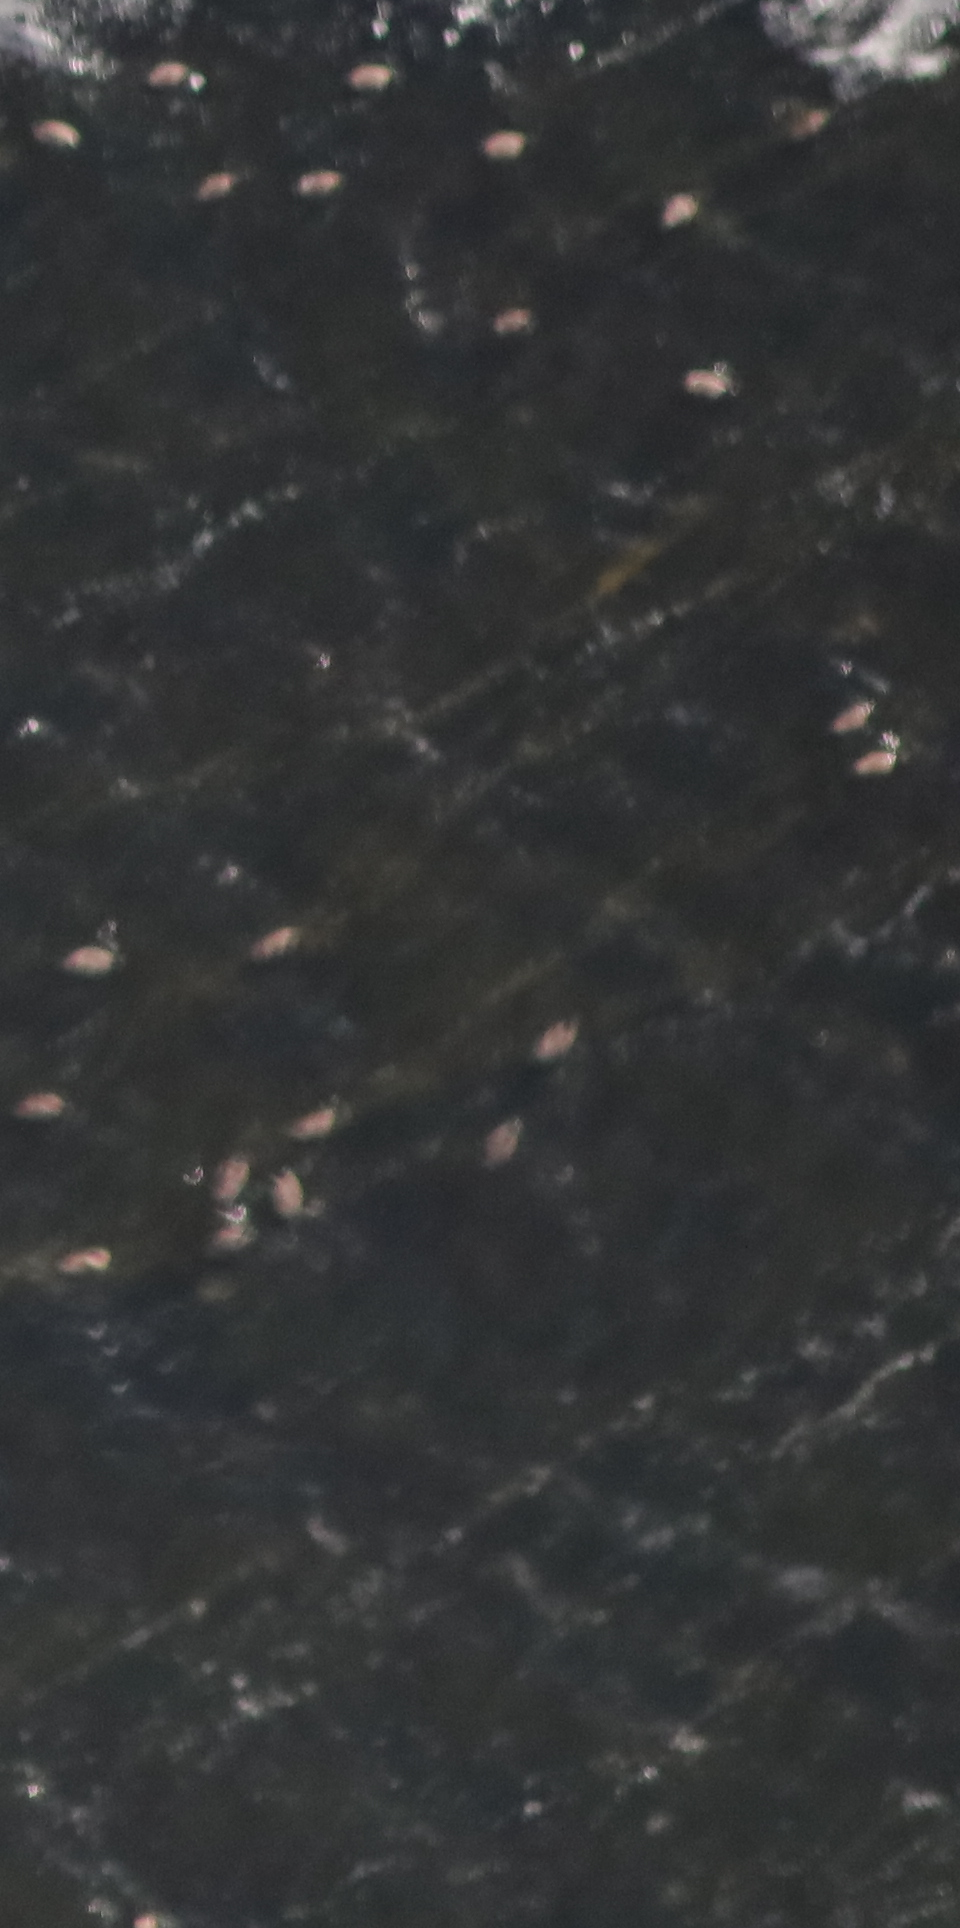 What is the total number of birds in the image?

22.